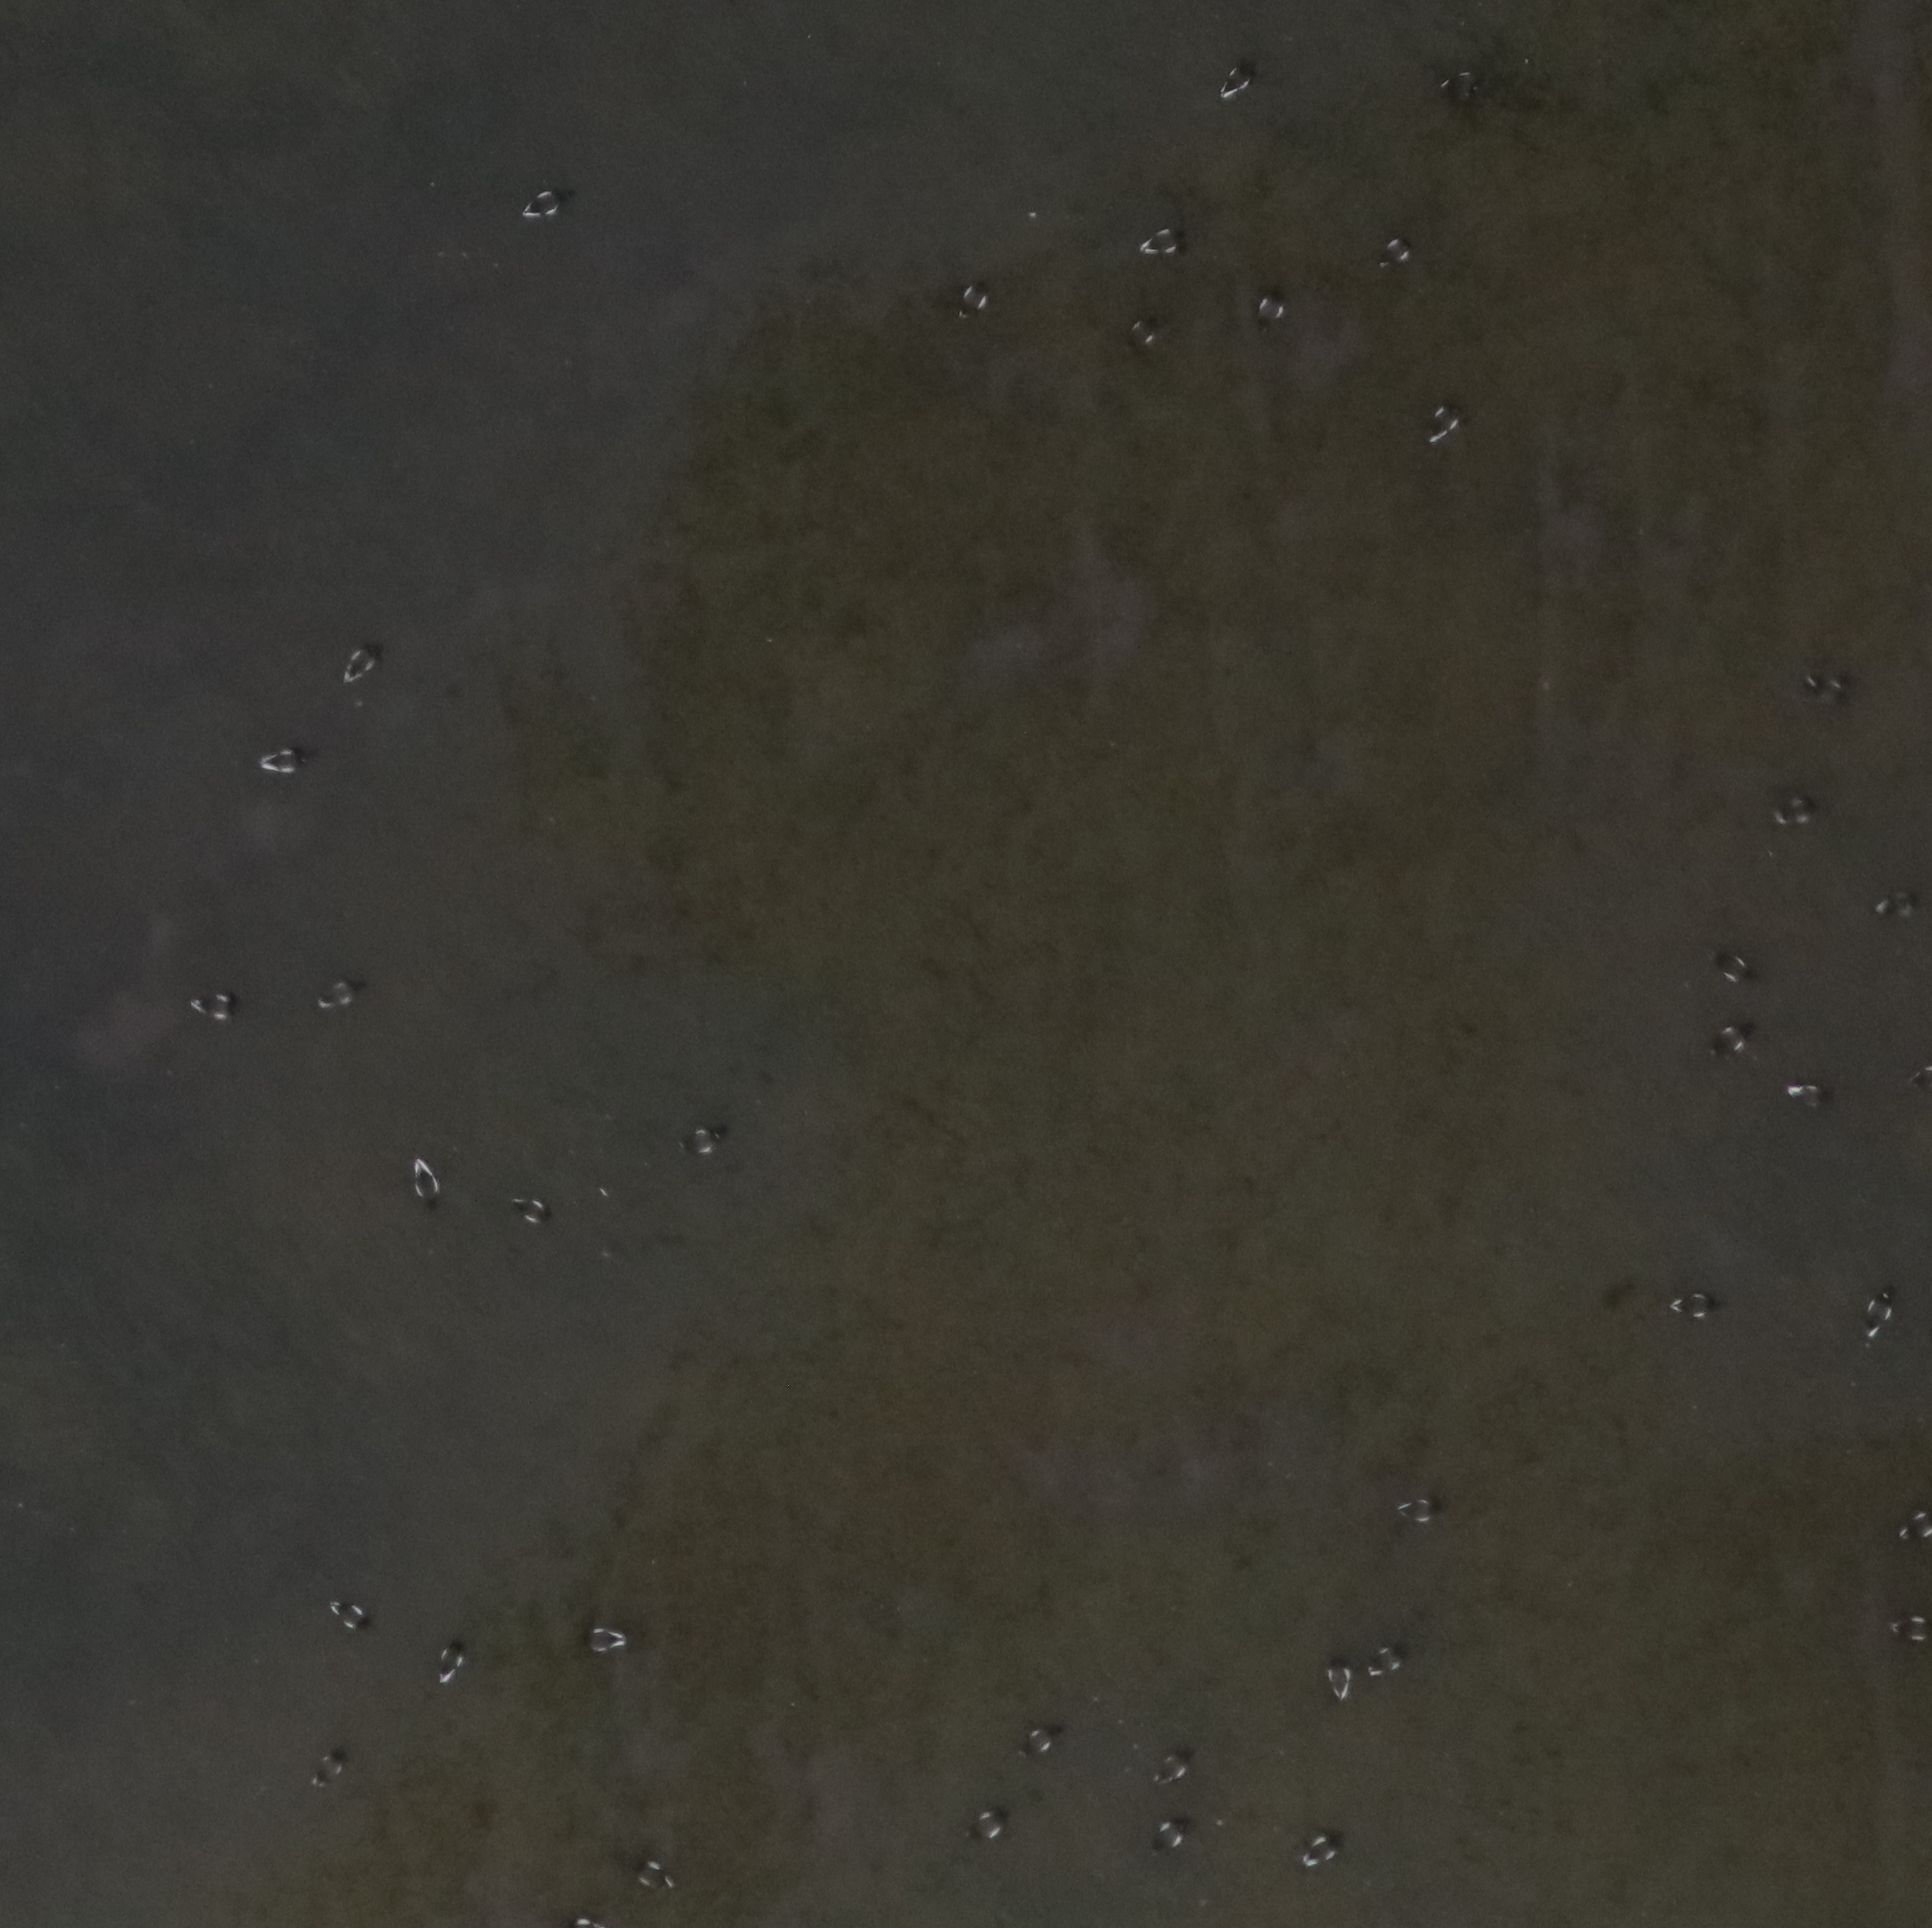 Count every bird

40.